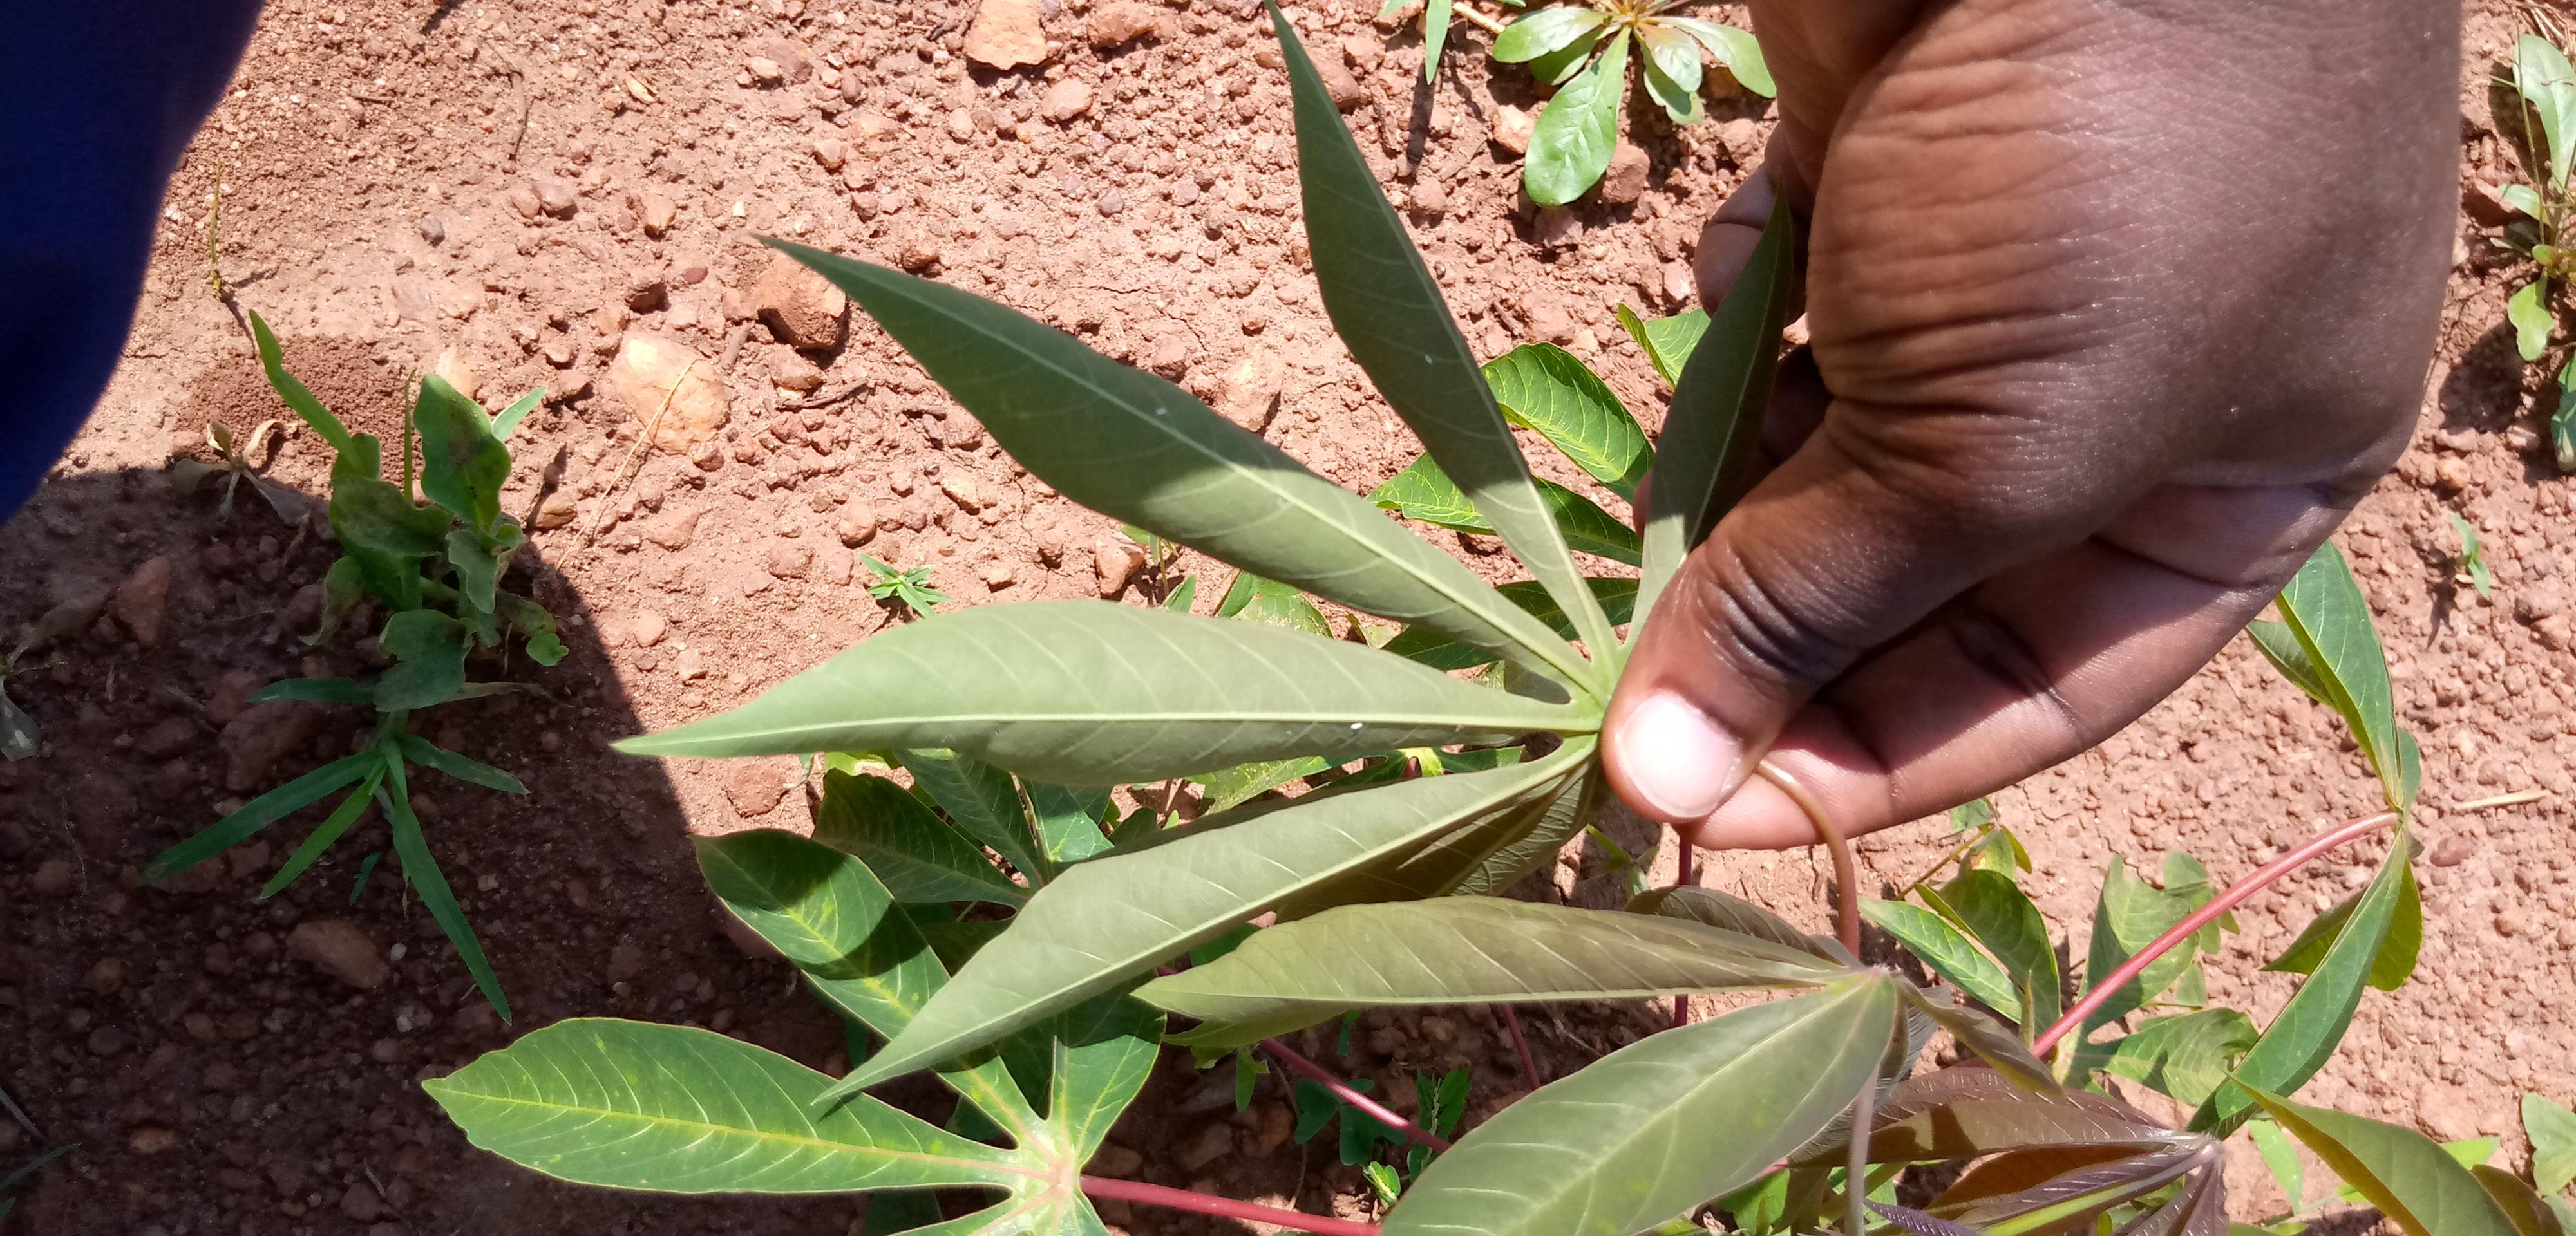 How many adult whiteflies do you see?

3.